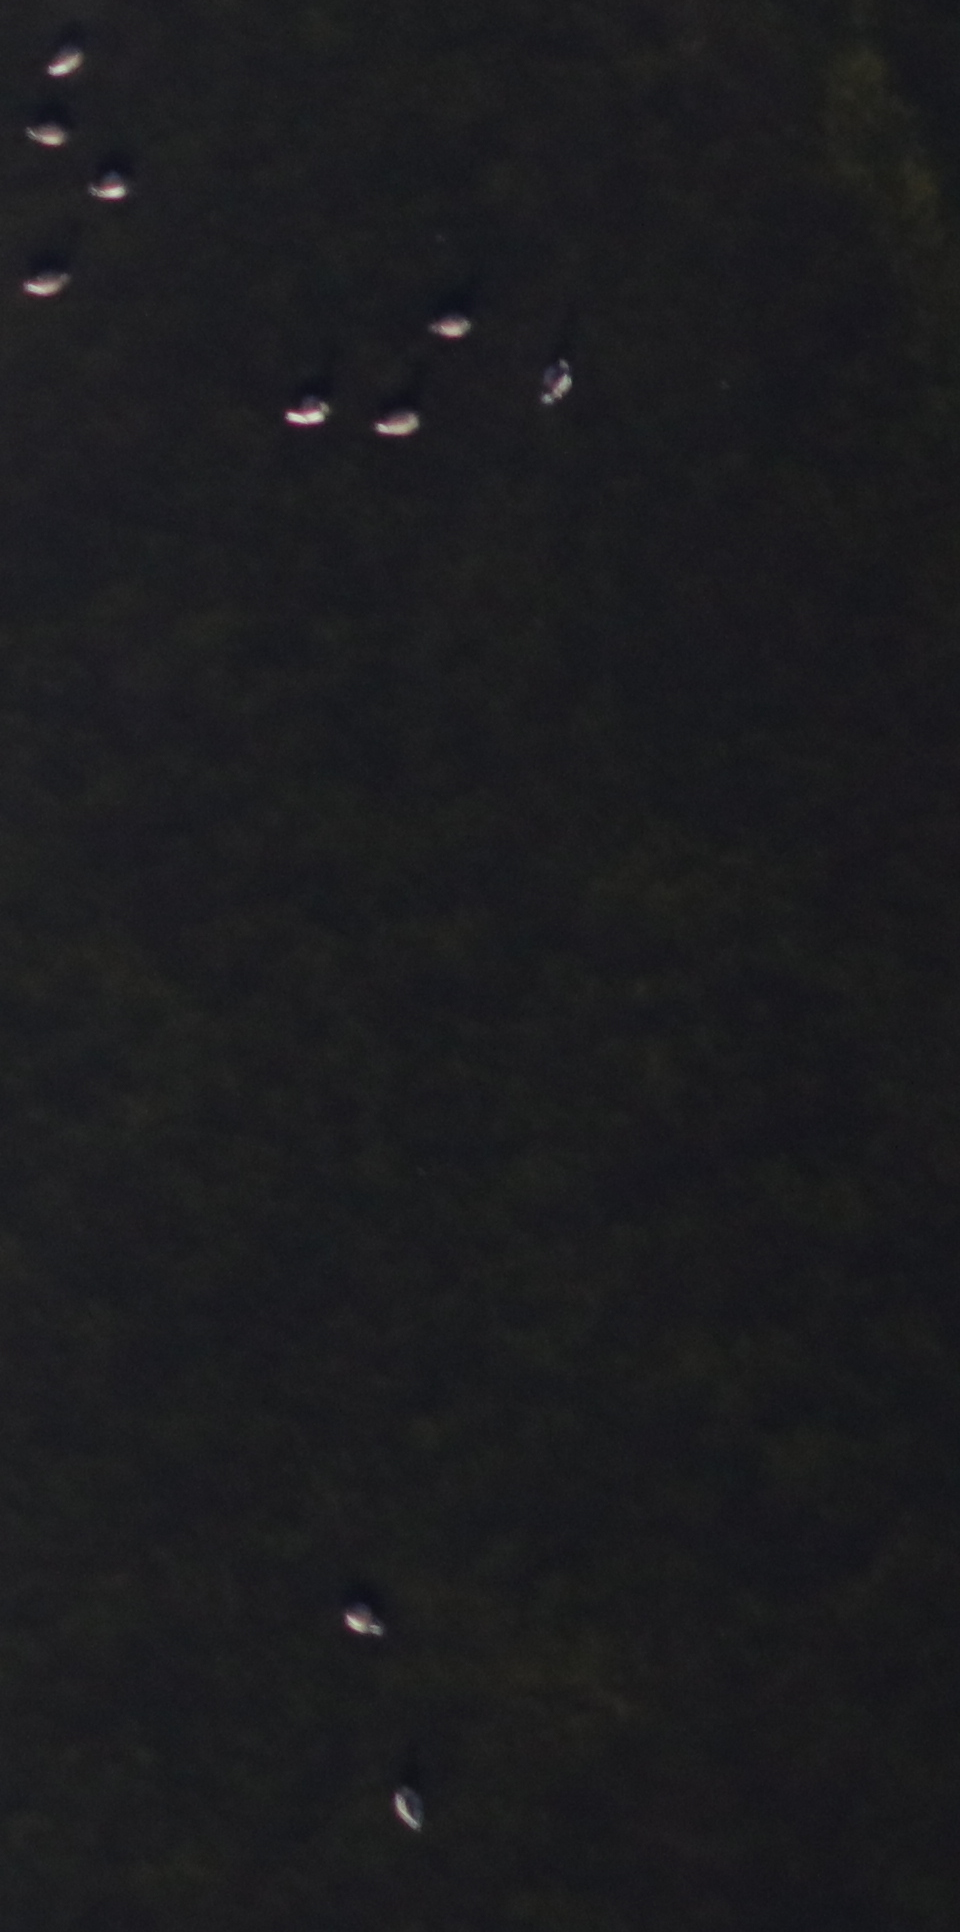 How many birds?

10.